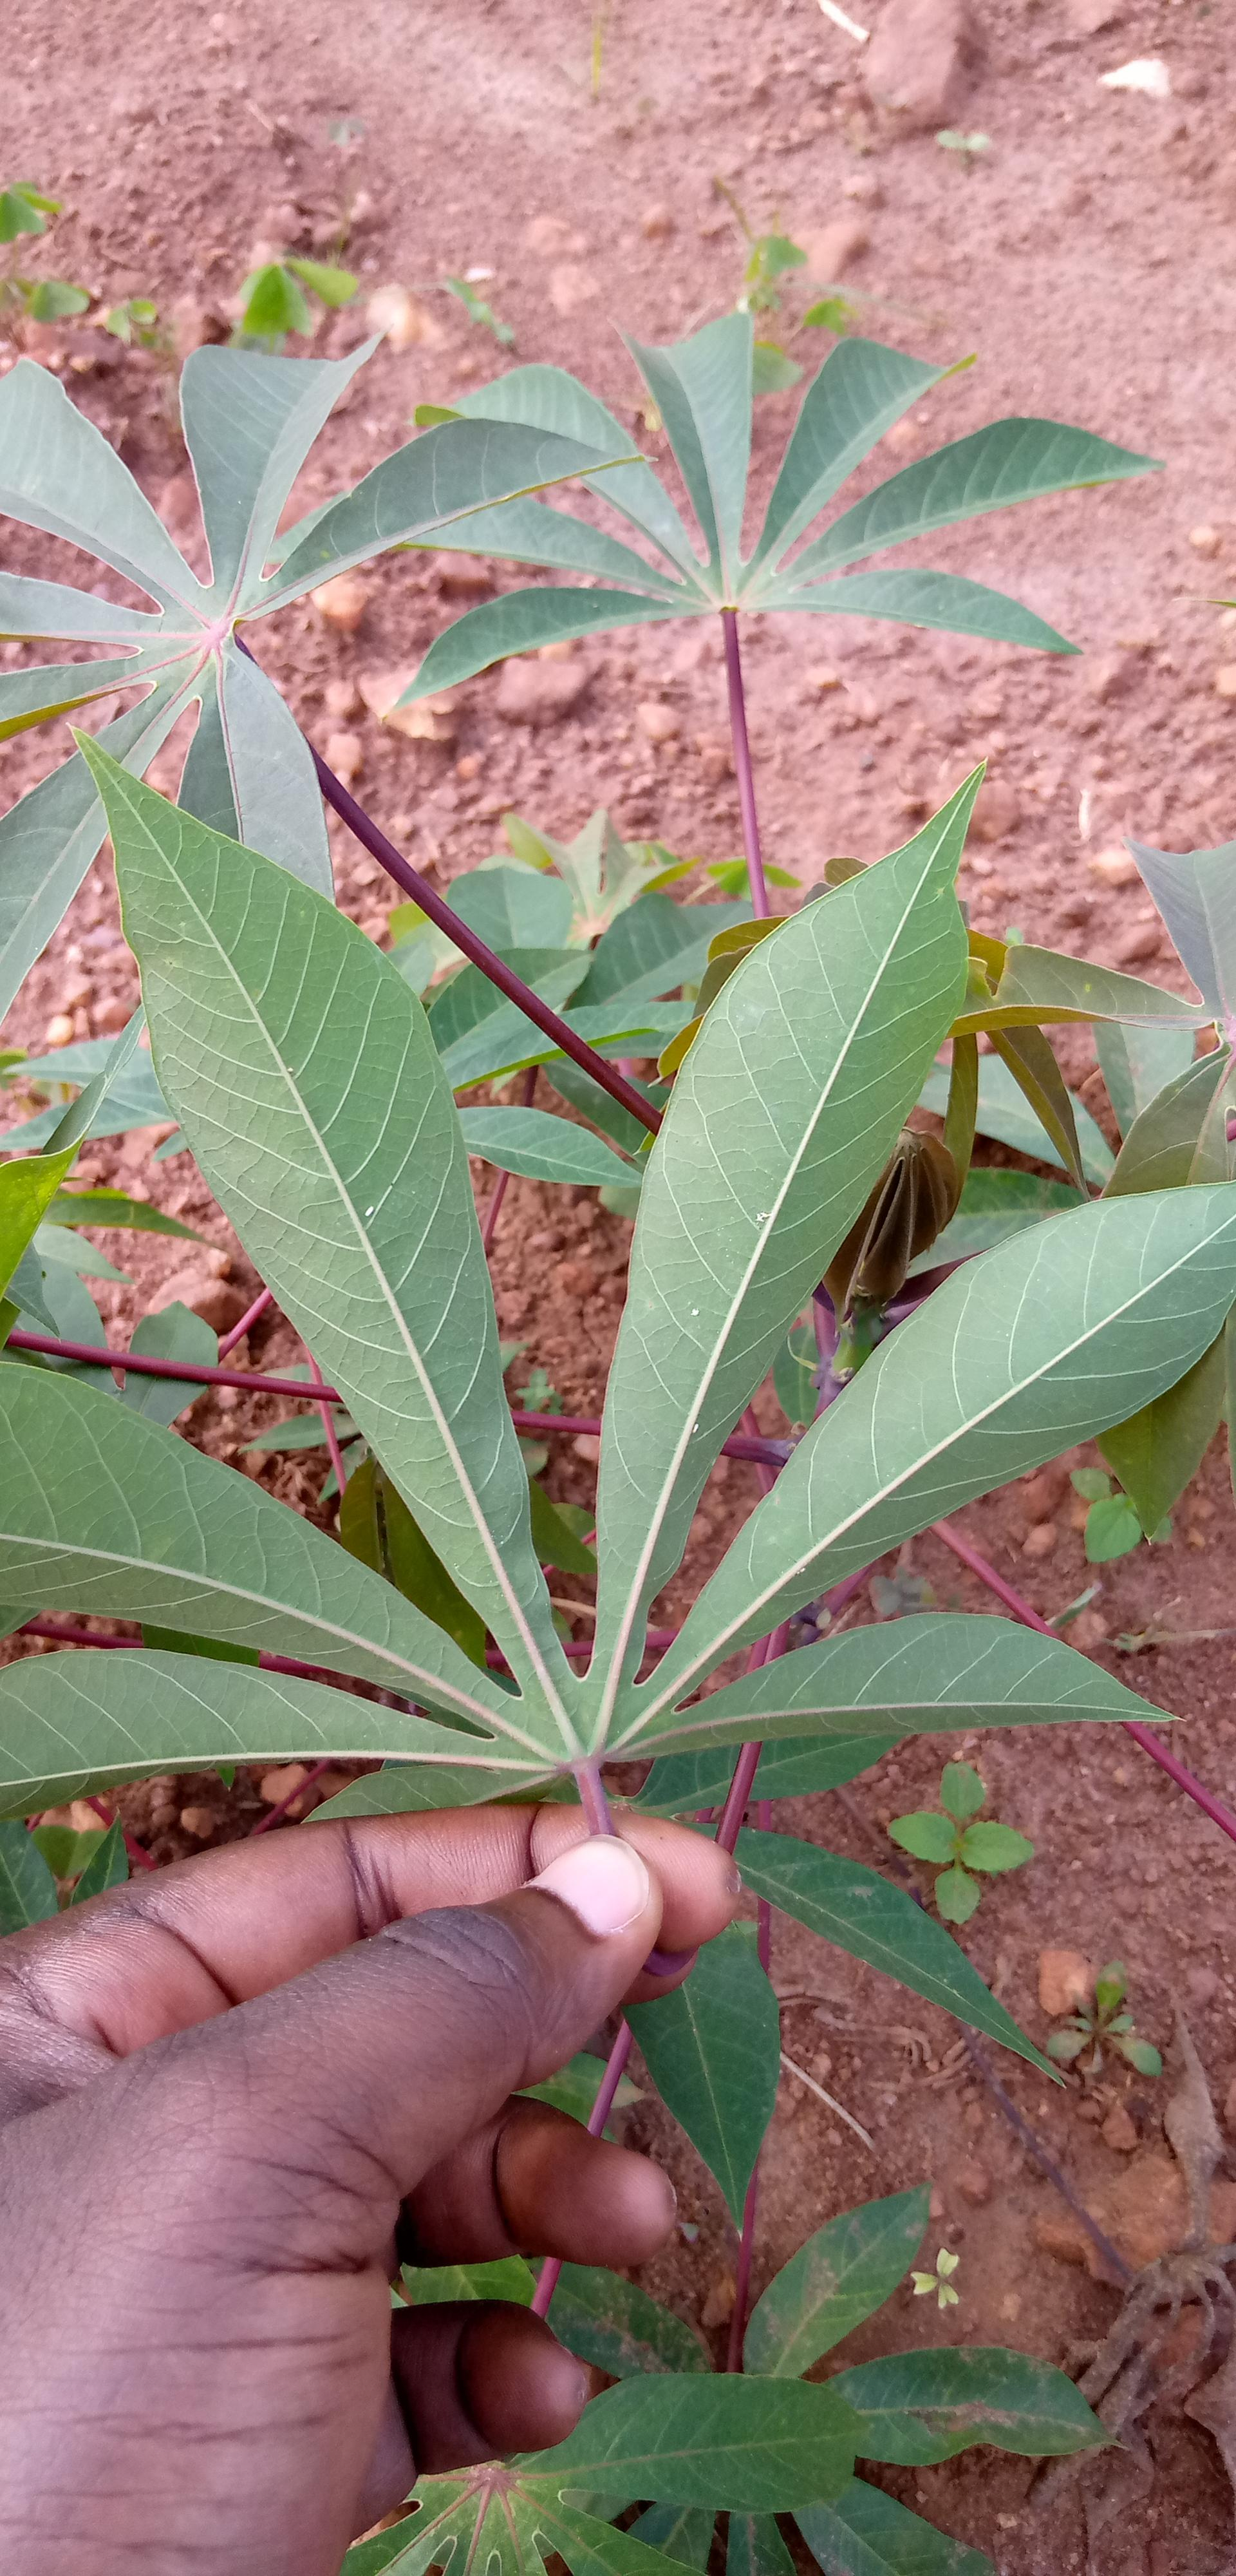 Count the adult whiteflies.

6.